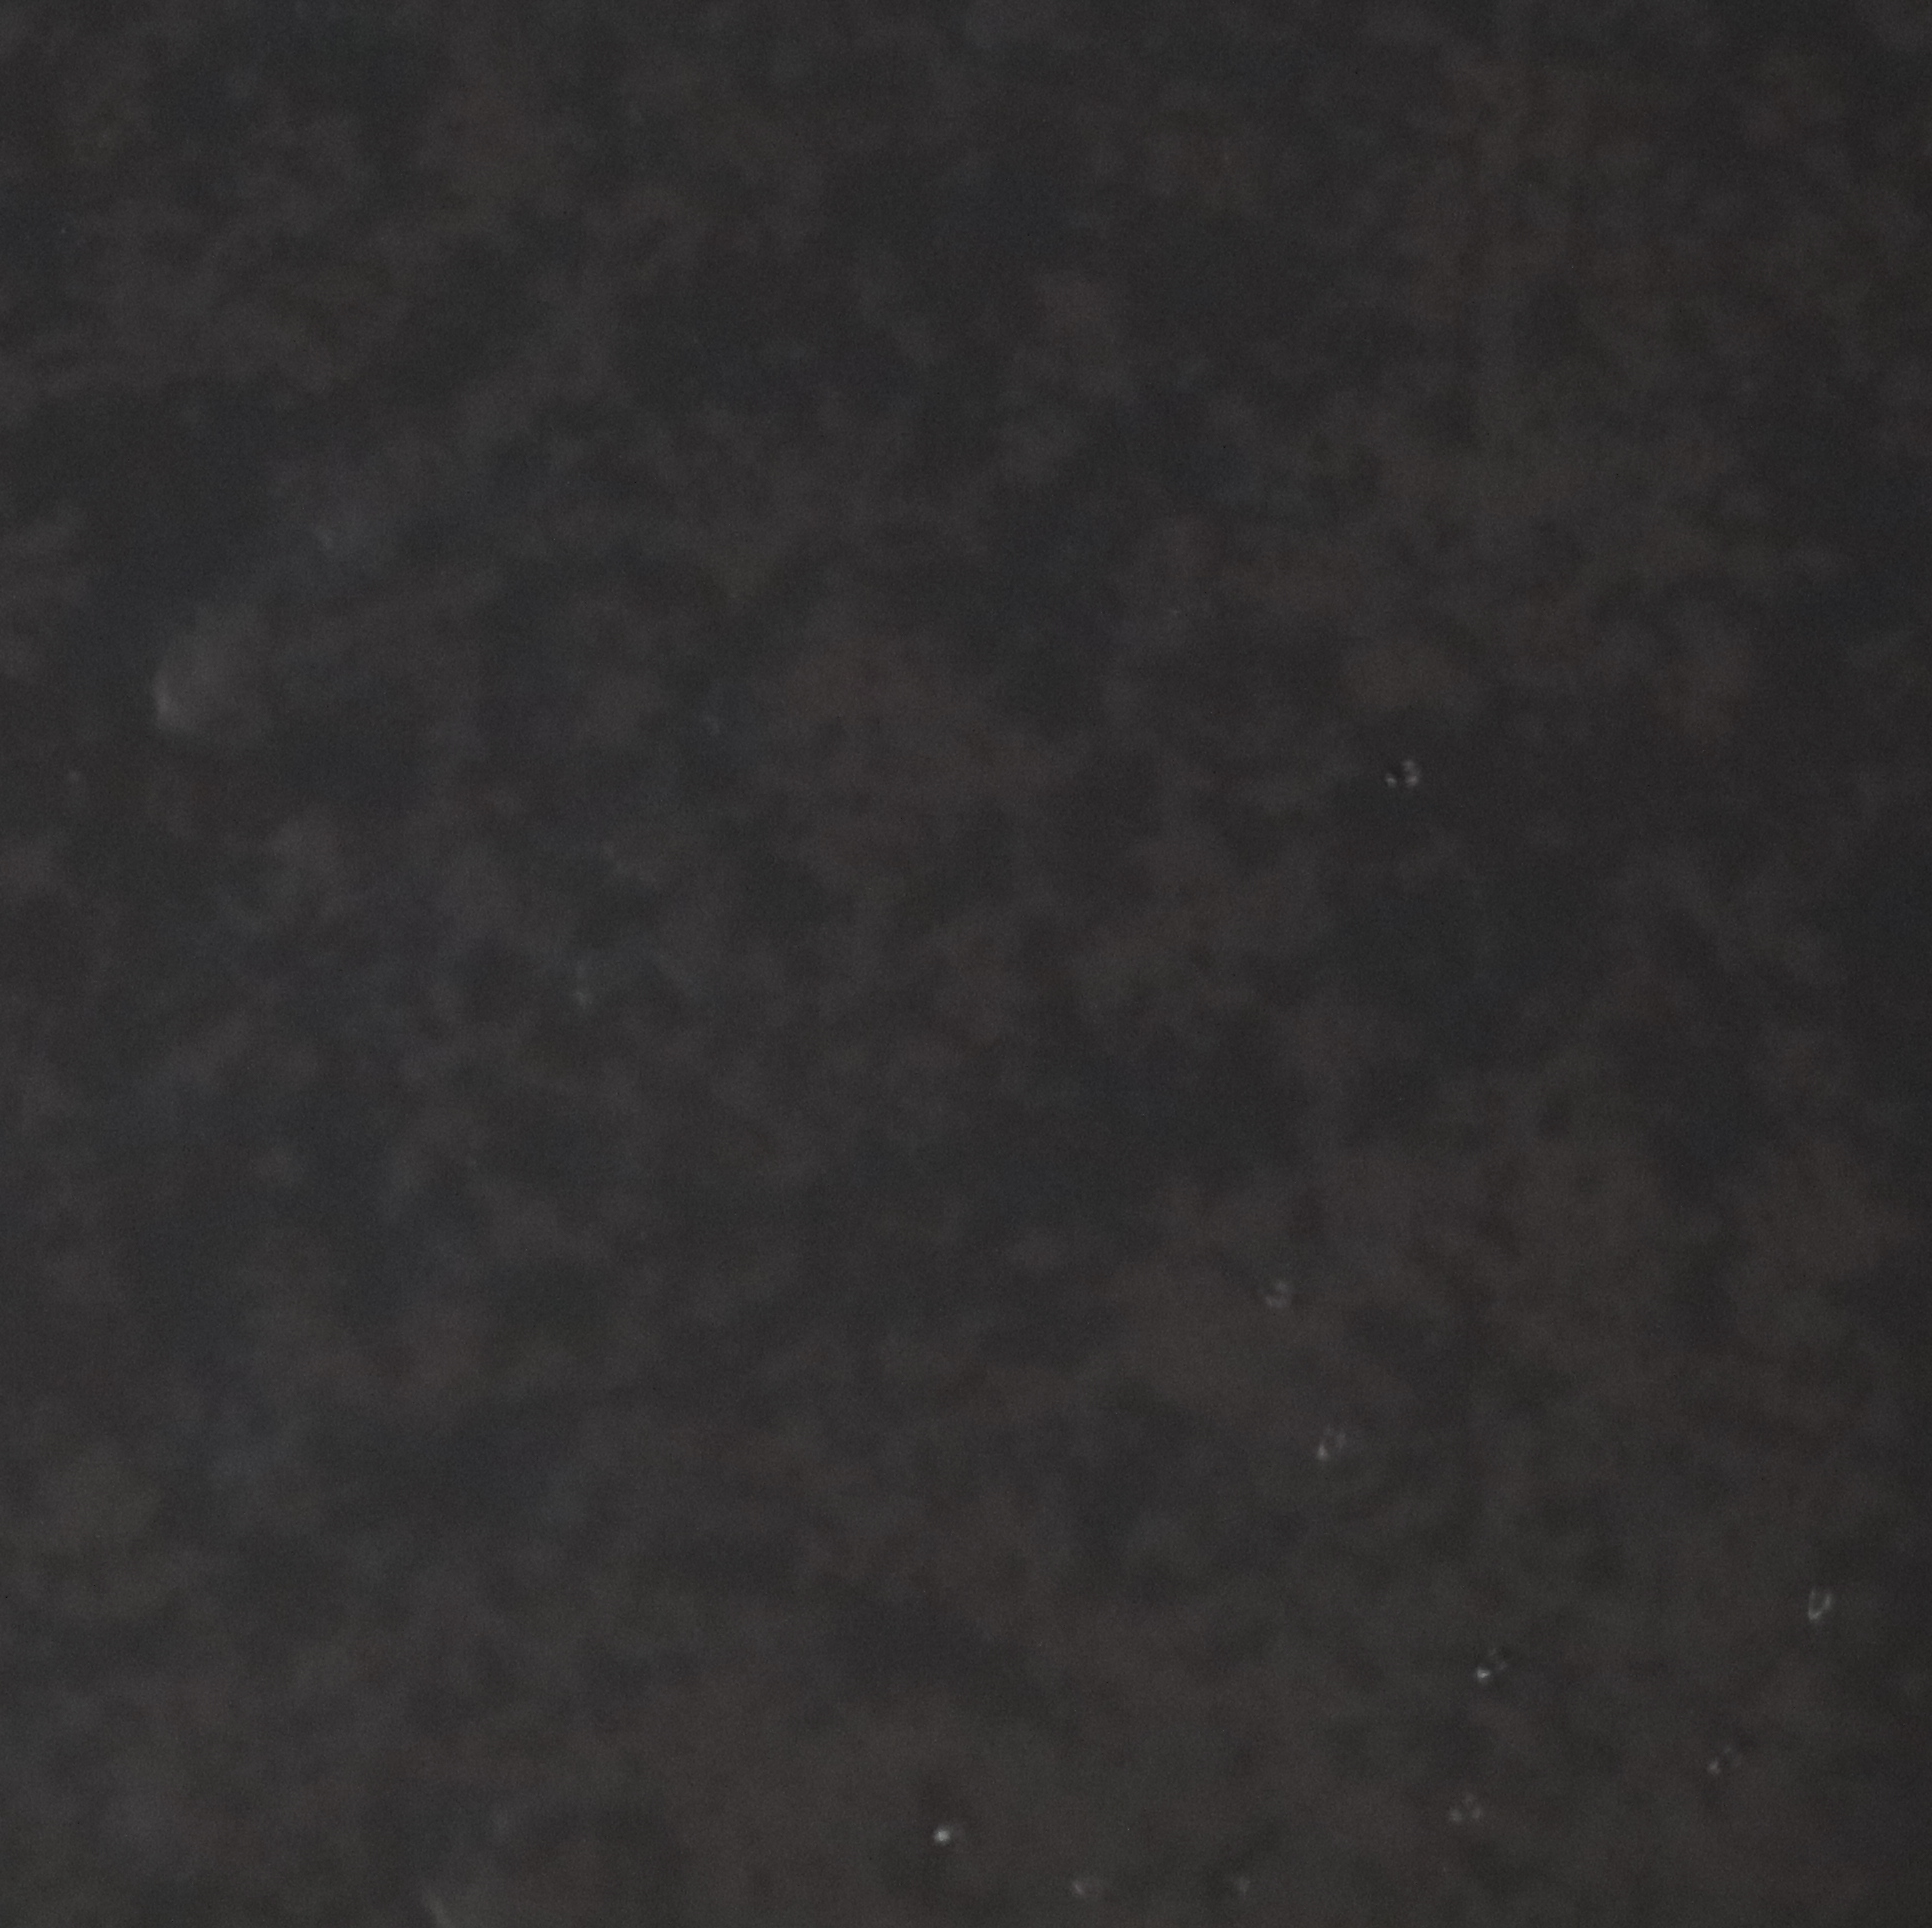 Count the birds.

10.